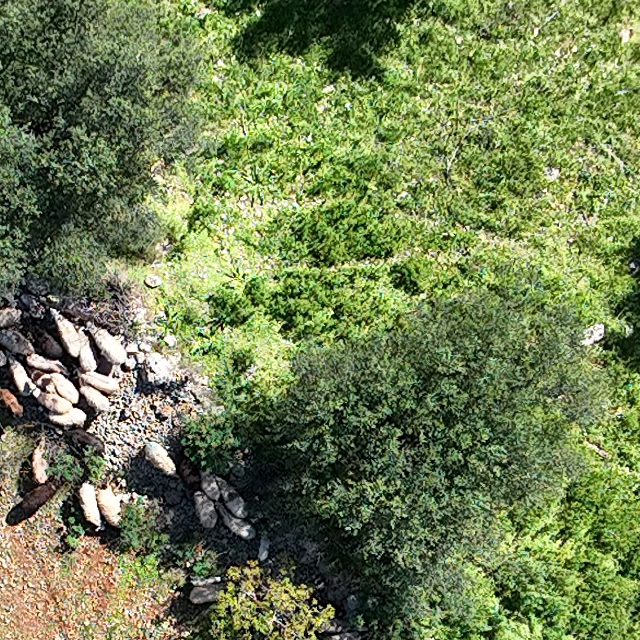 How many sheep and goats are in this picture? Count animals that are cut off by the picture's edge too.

27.